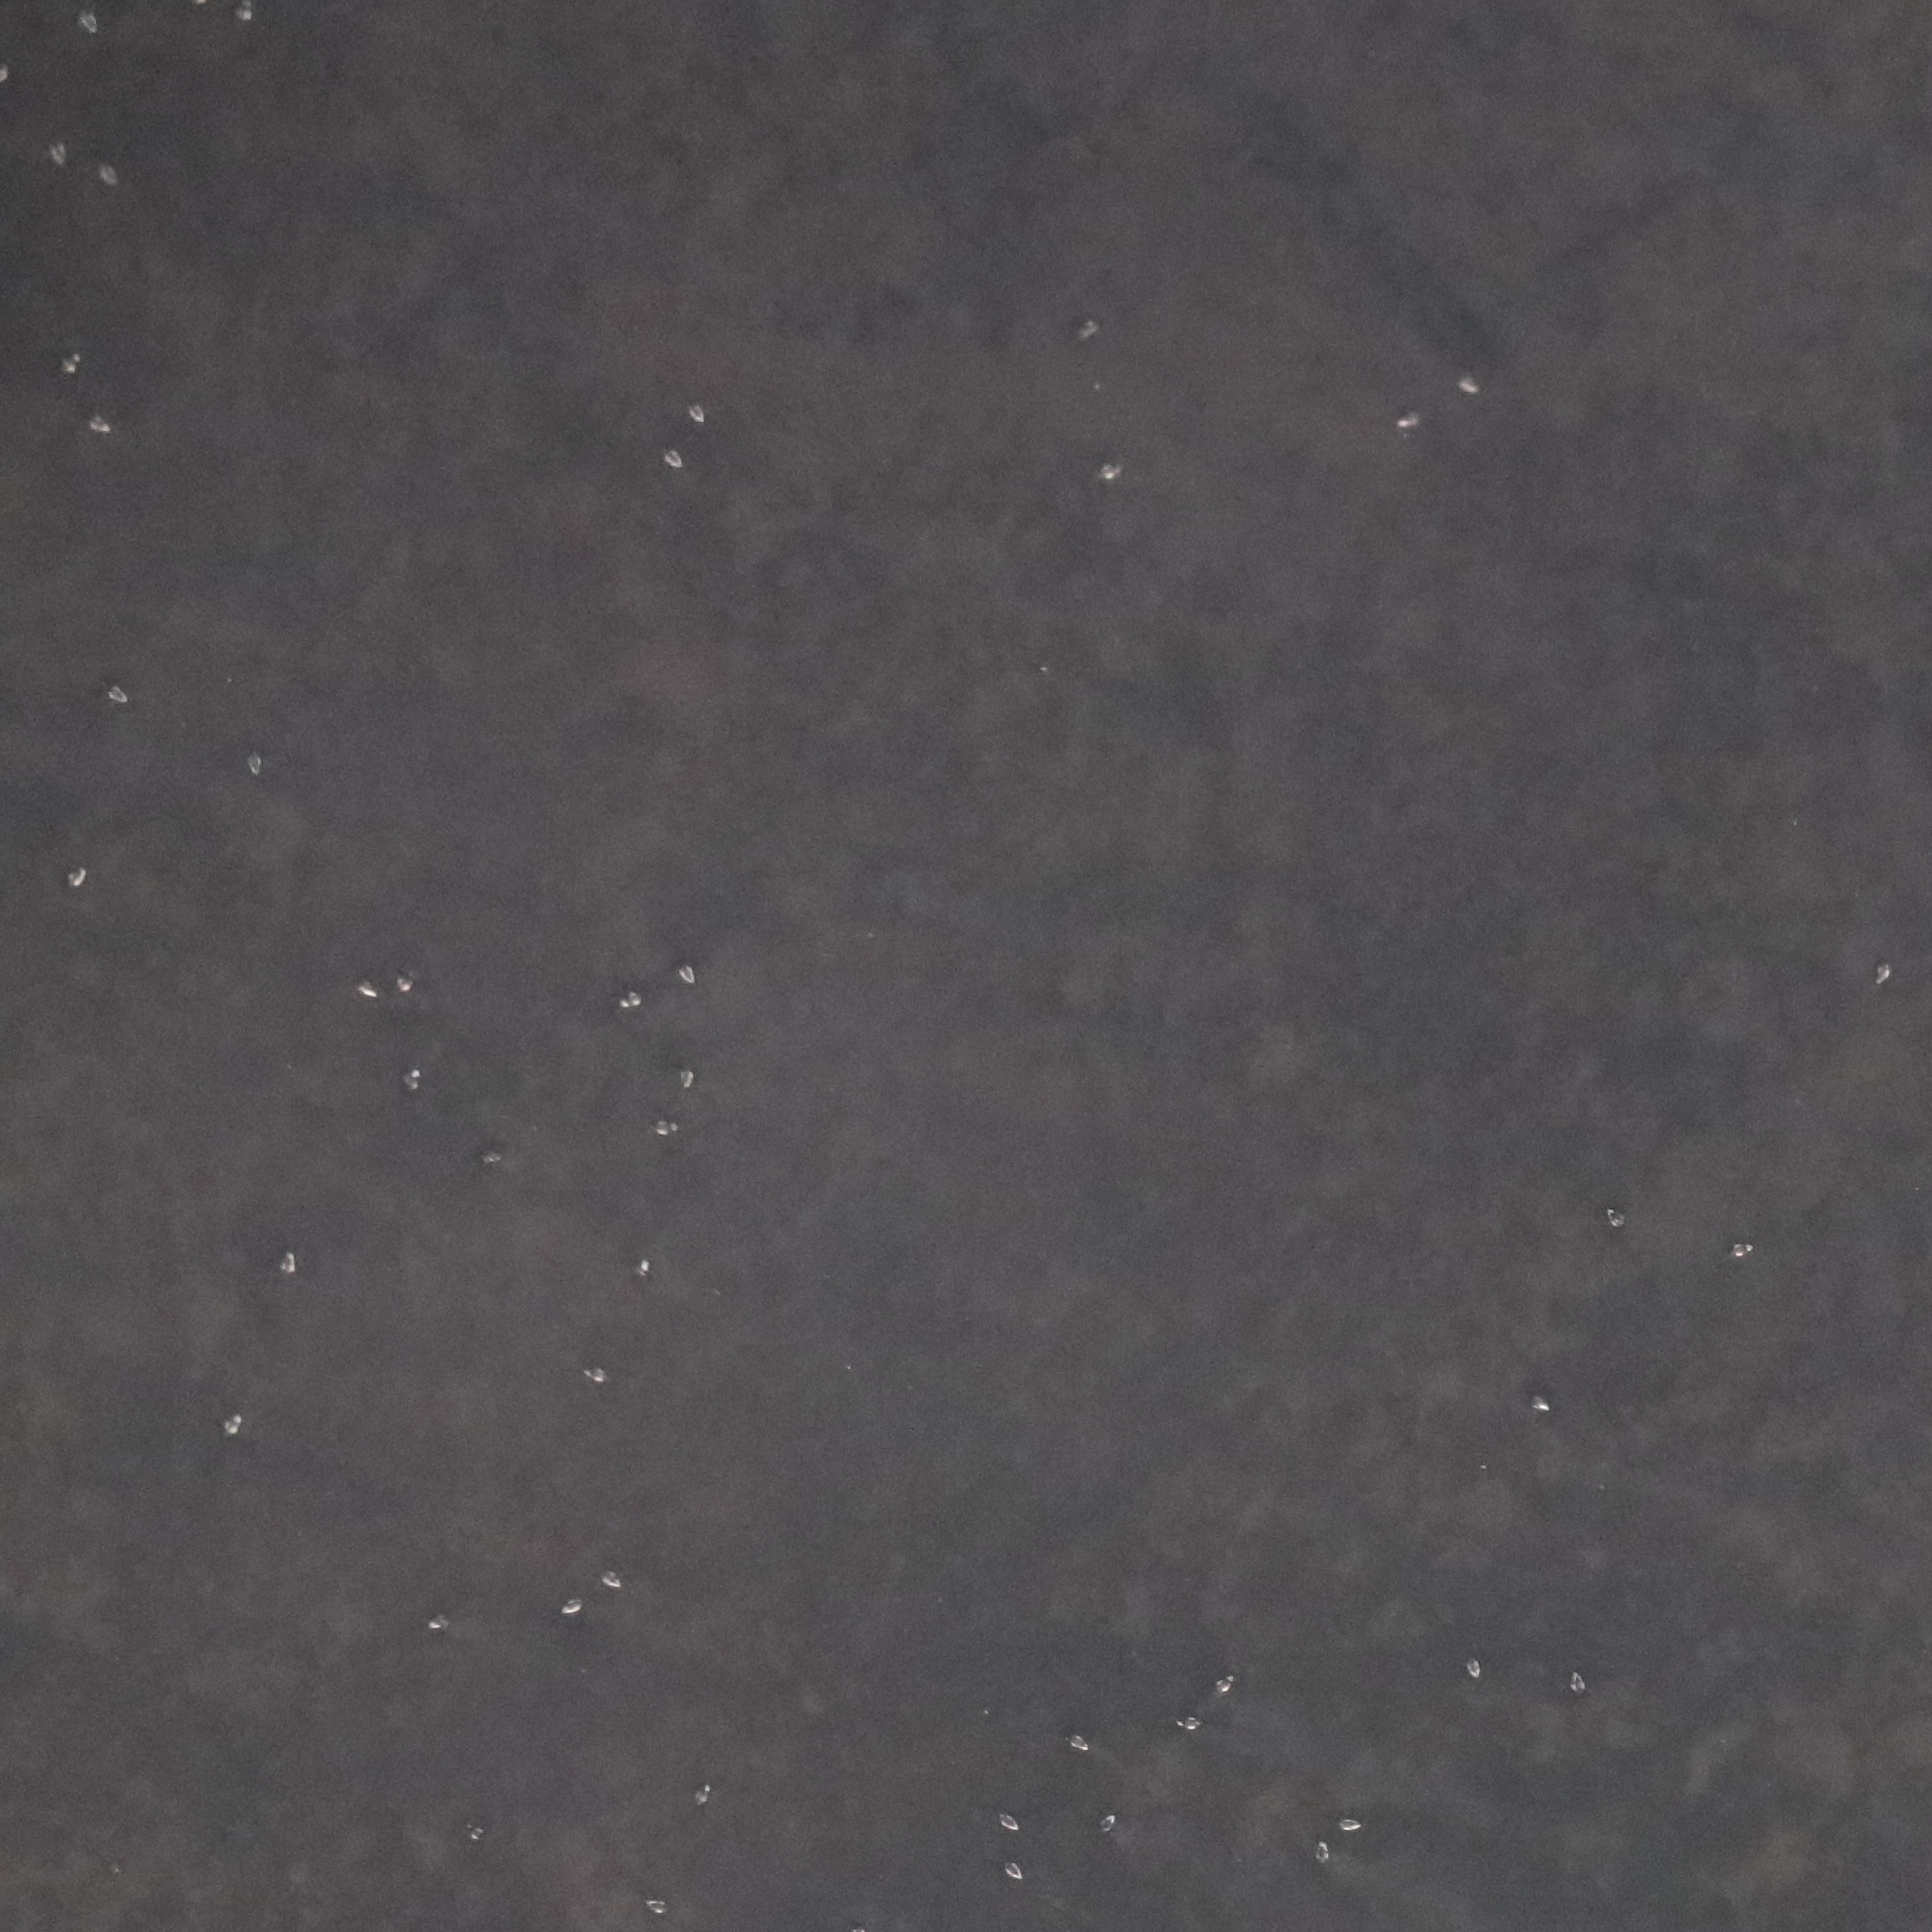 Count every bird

47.